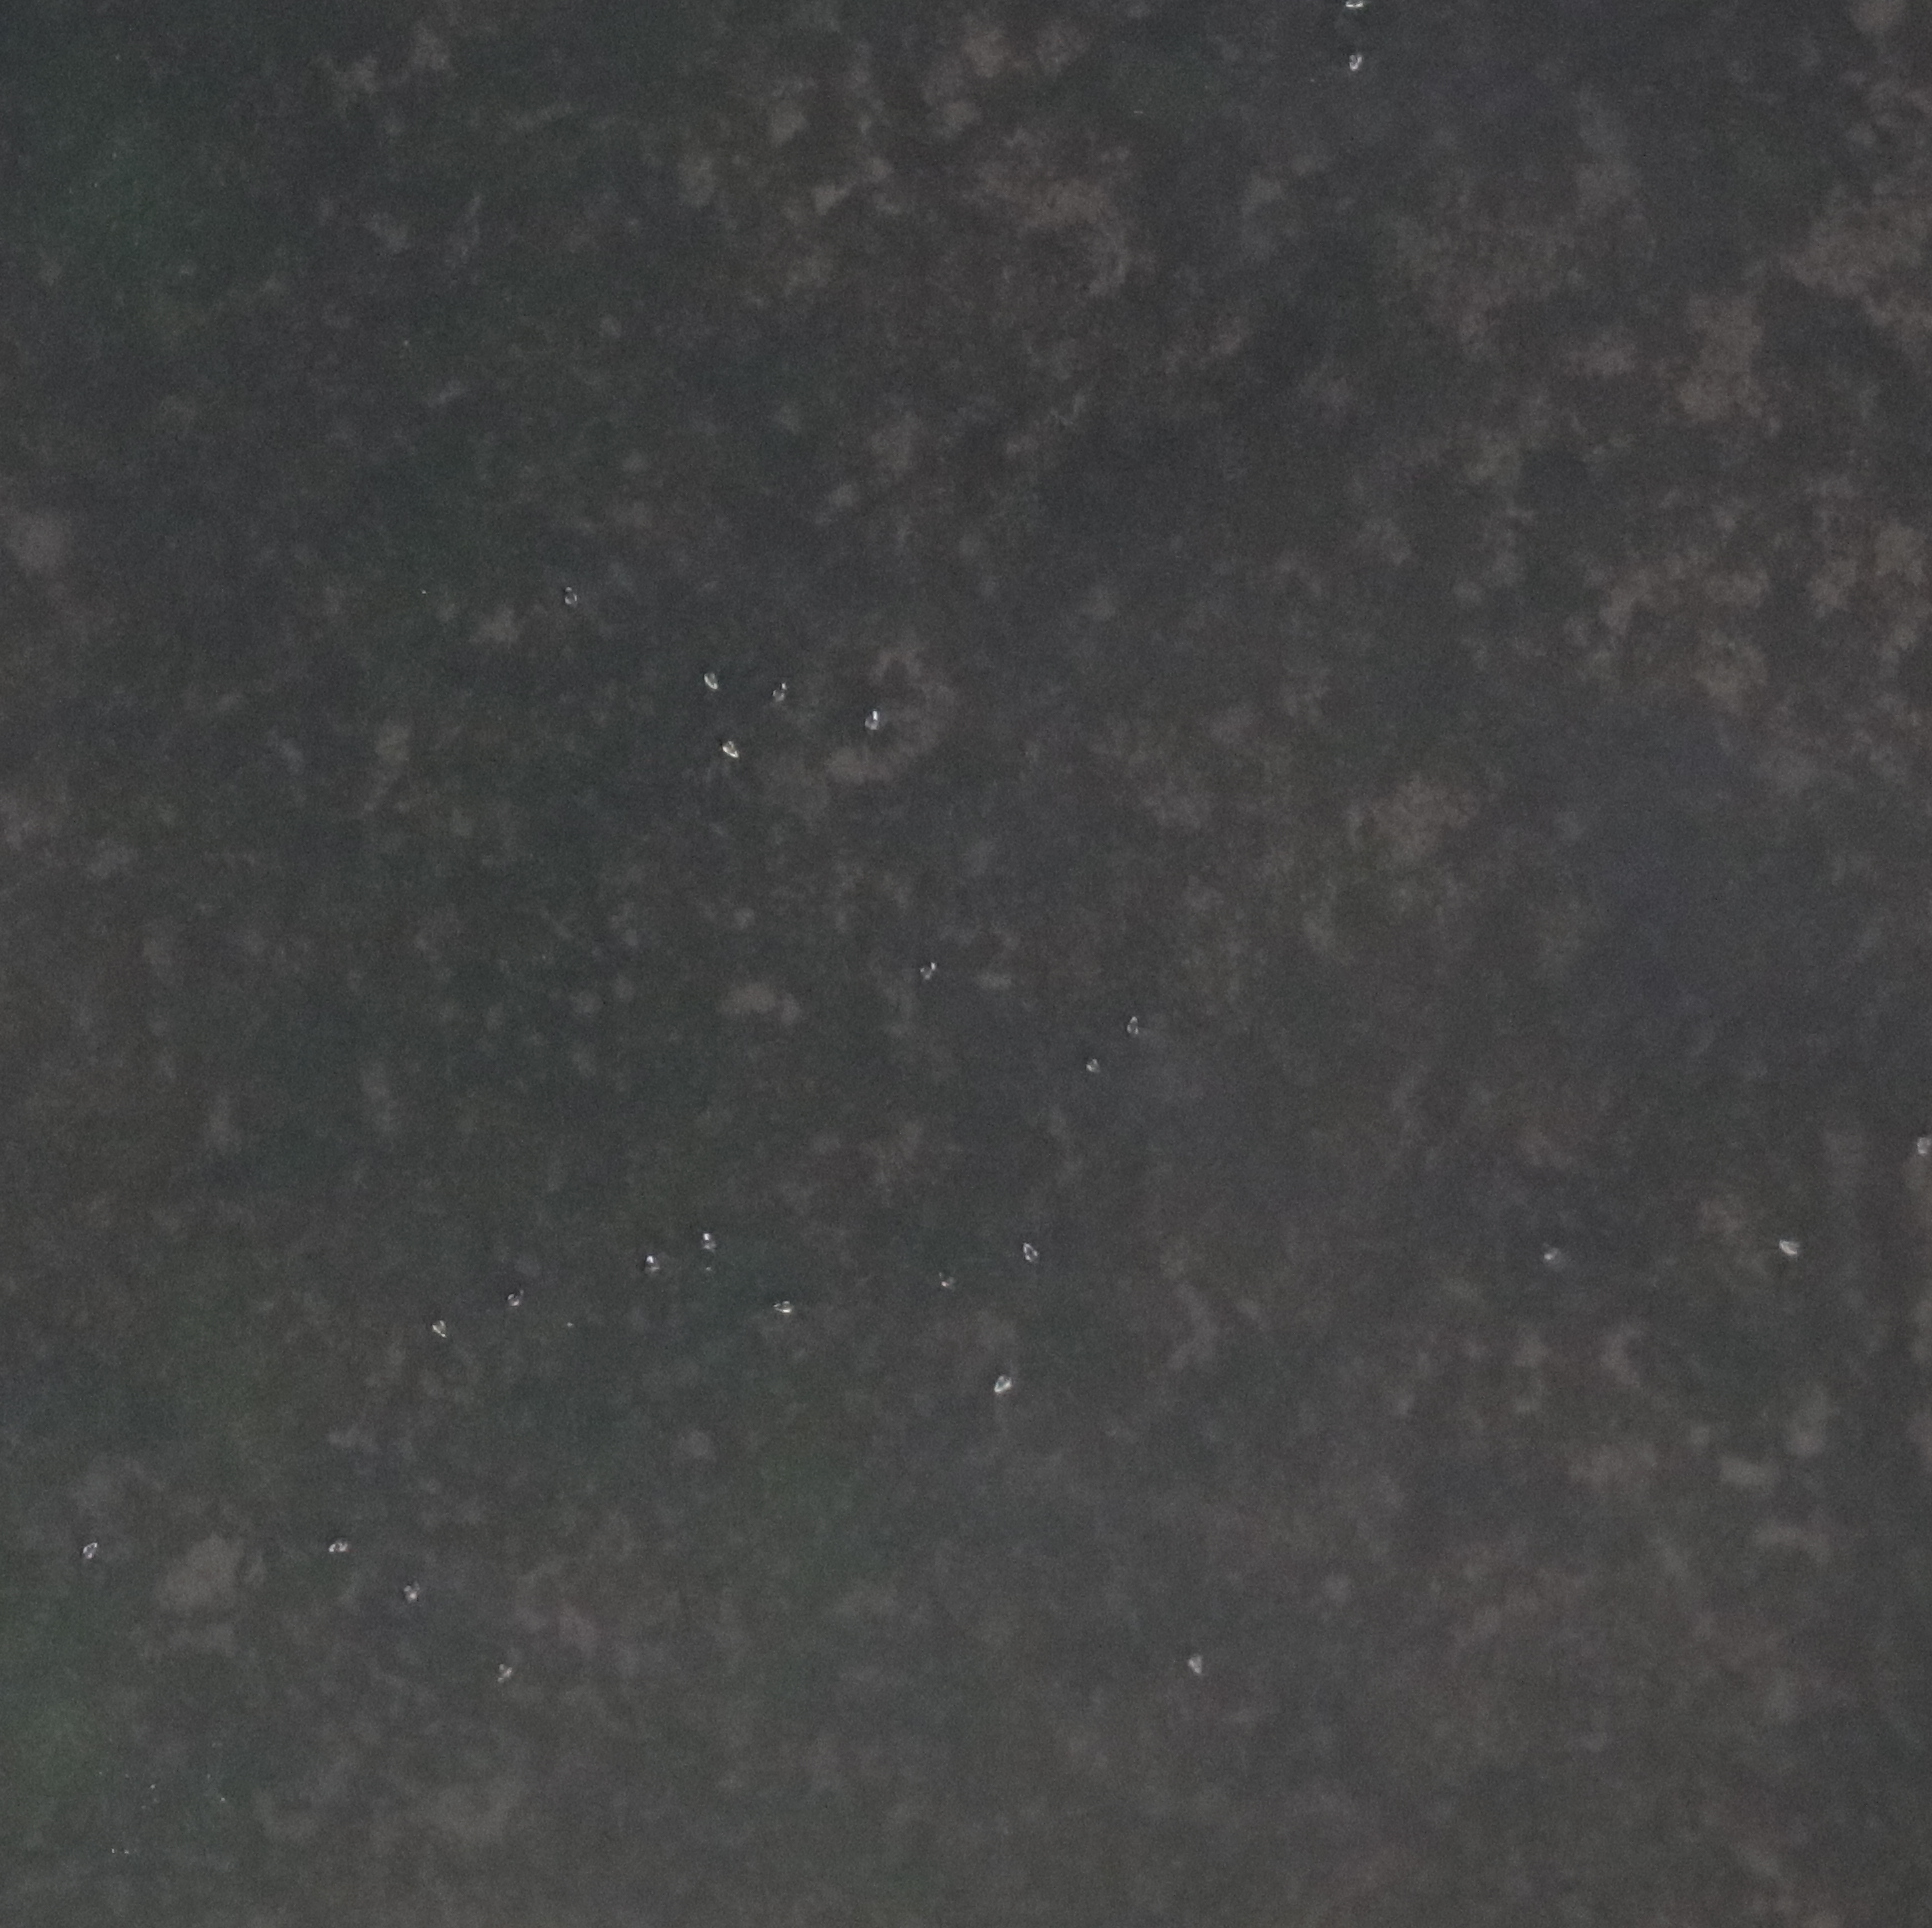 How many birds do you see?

26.